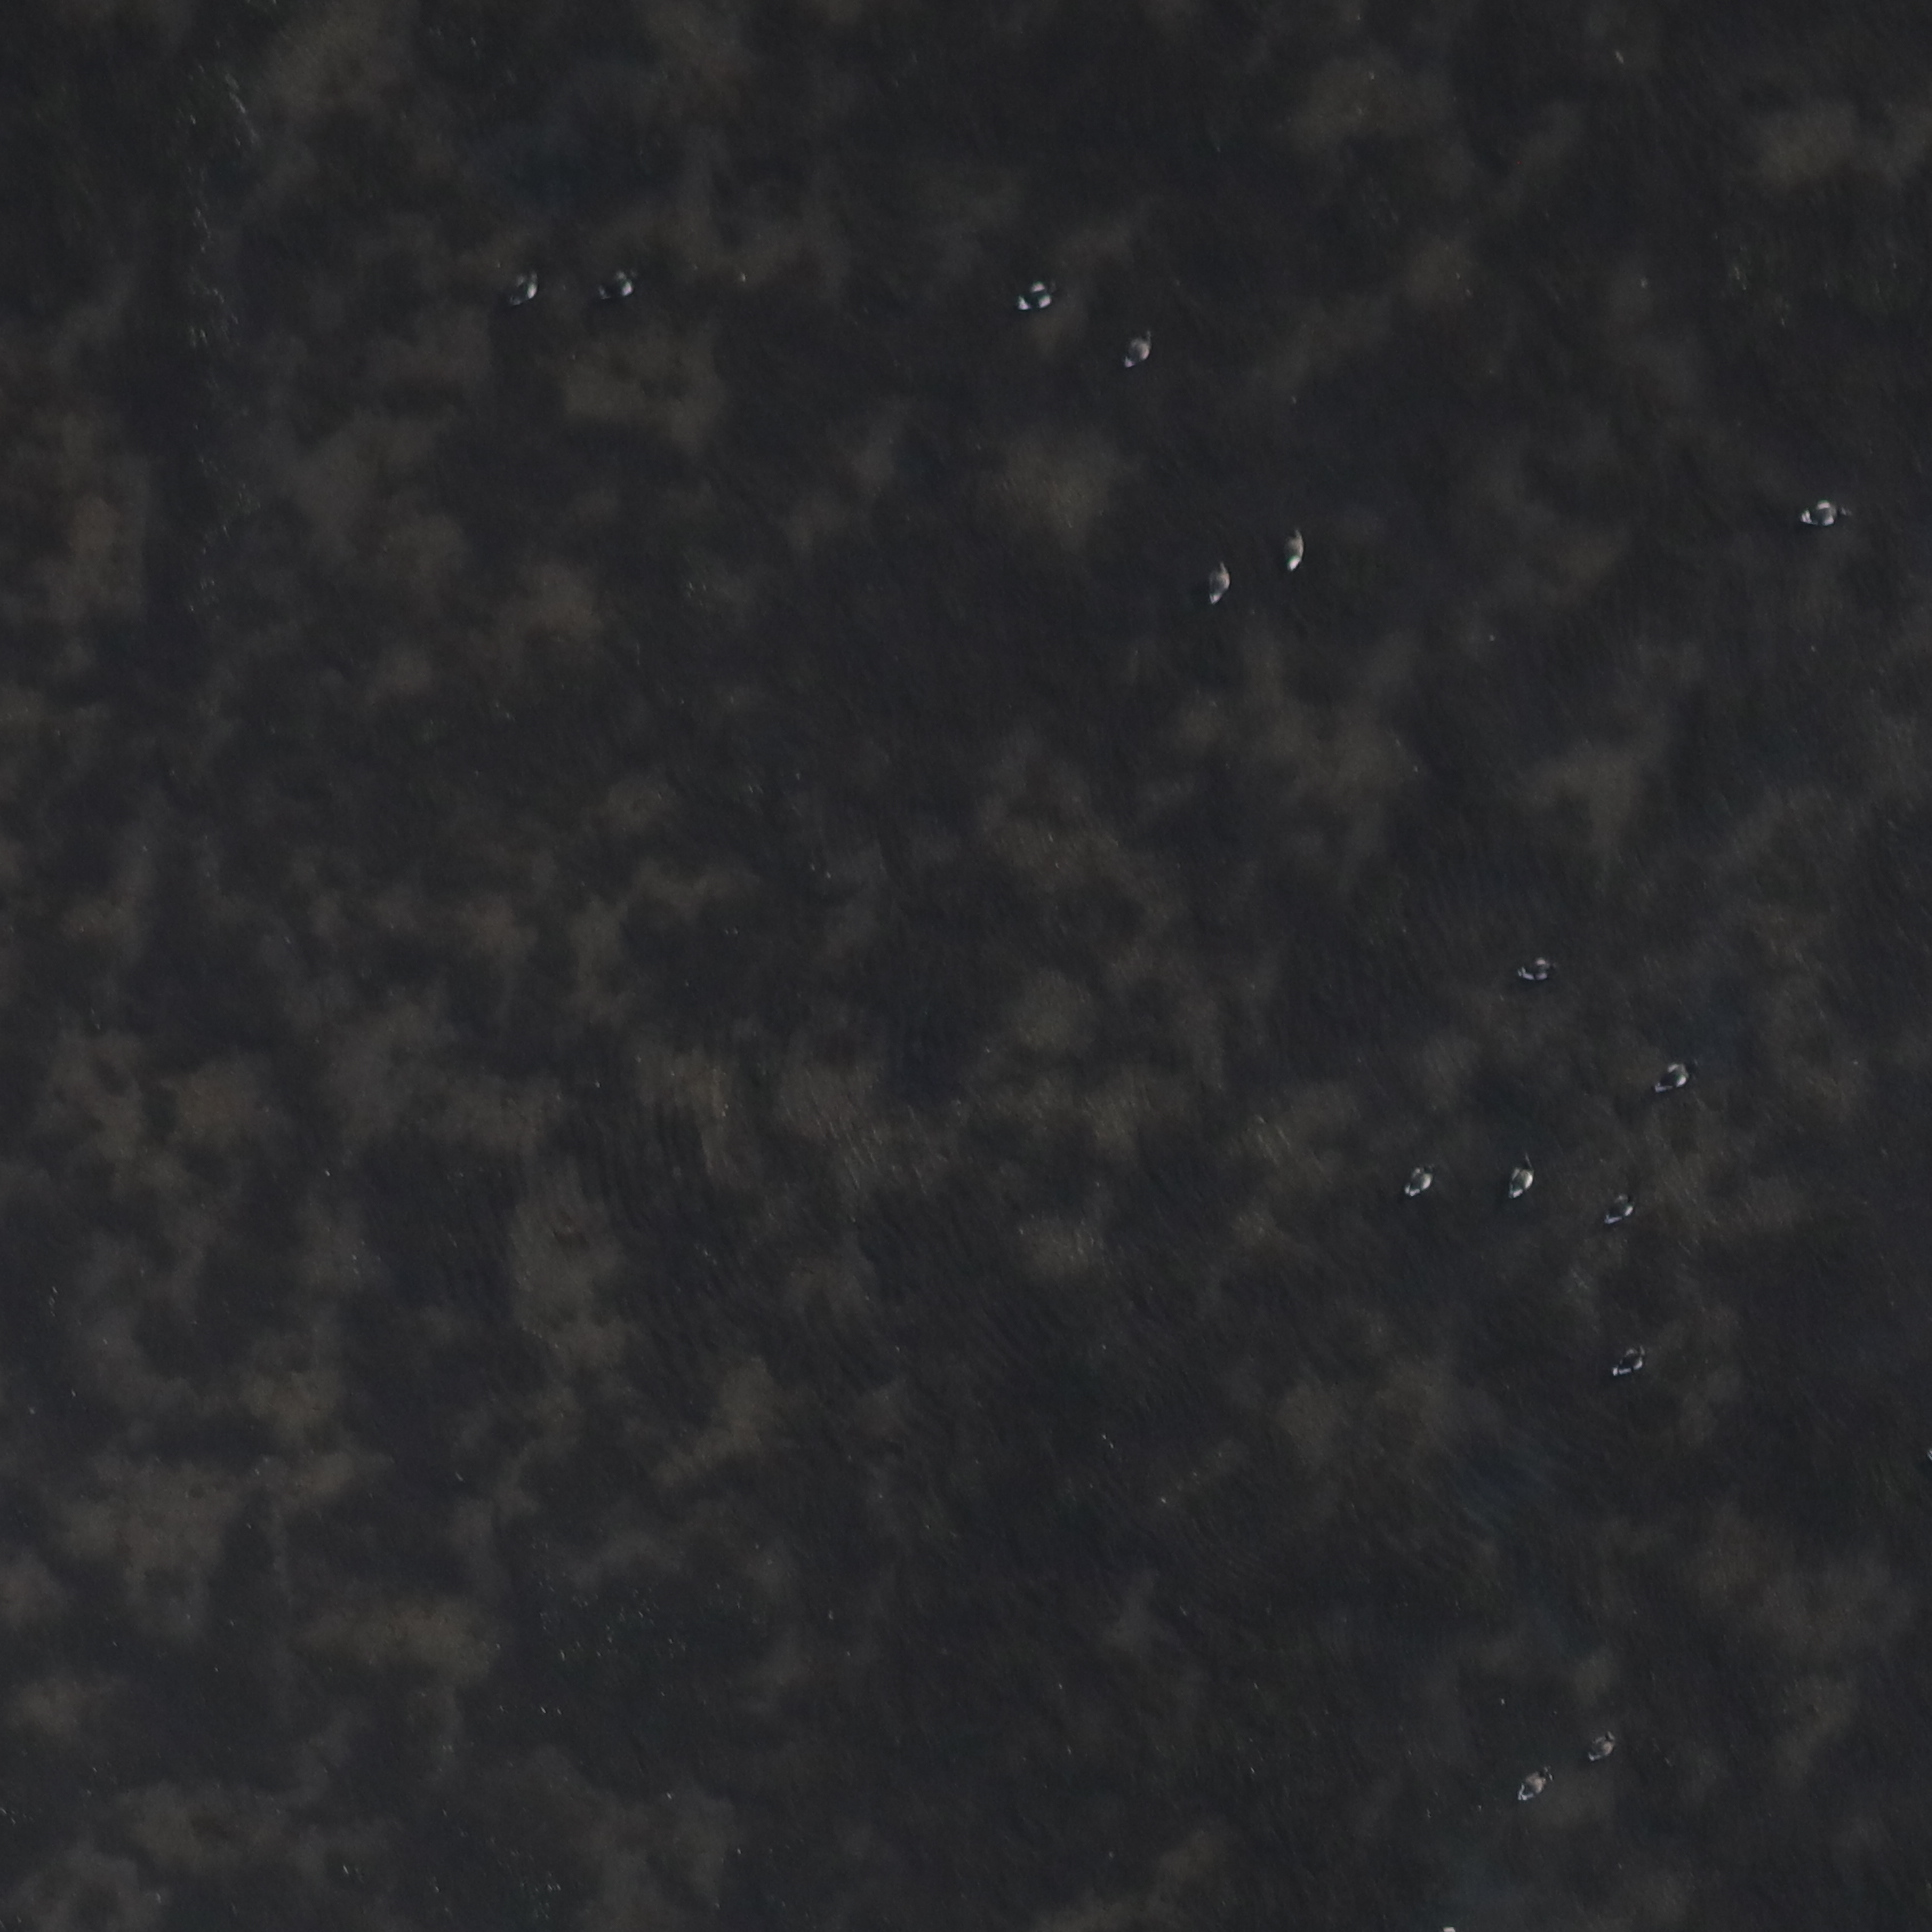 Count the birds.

15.